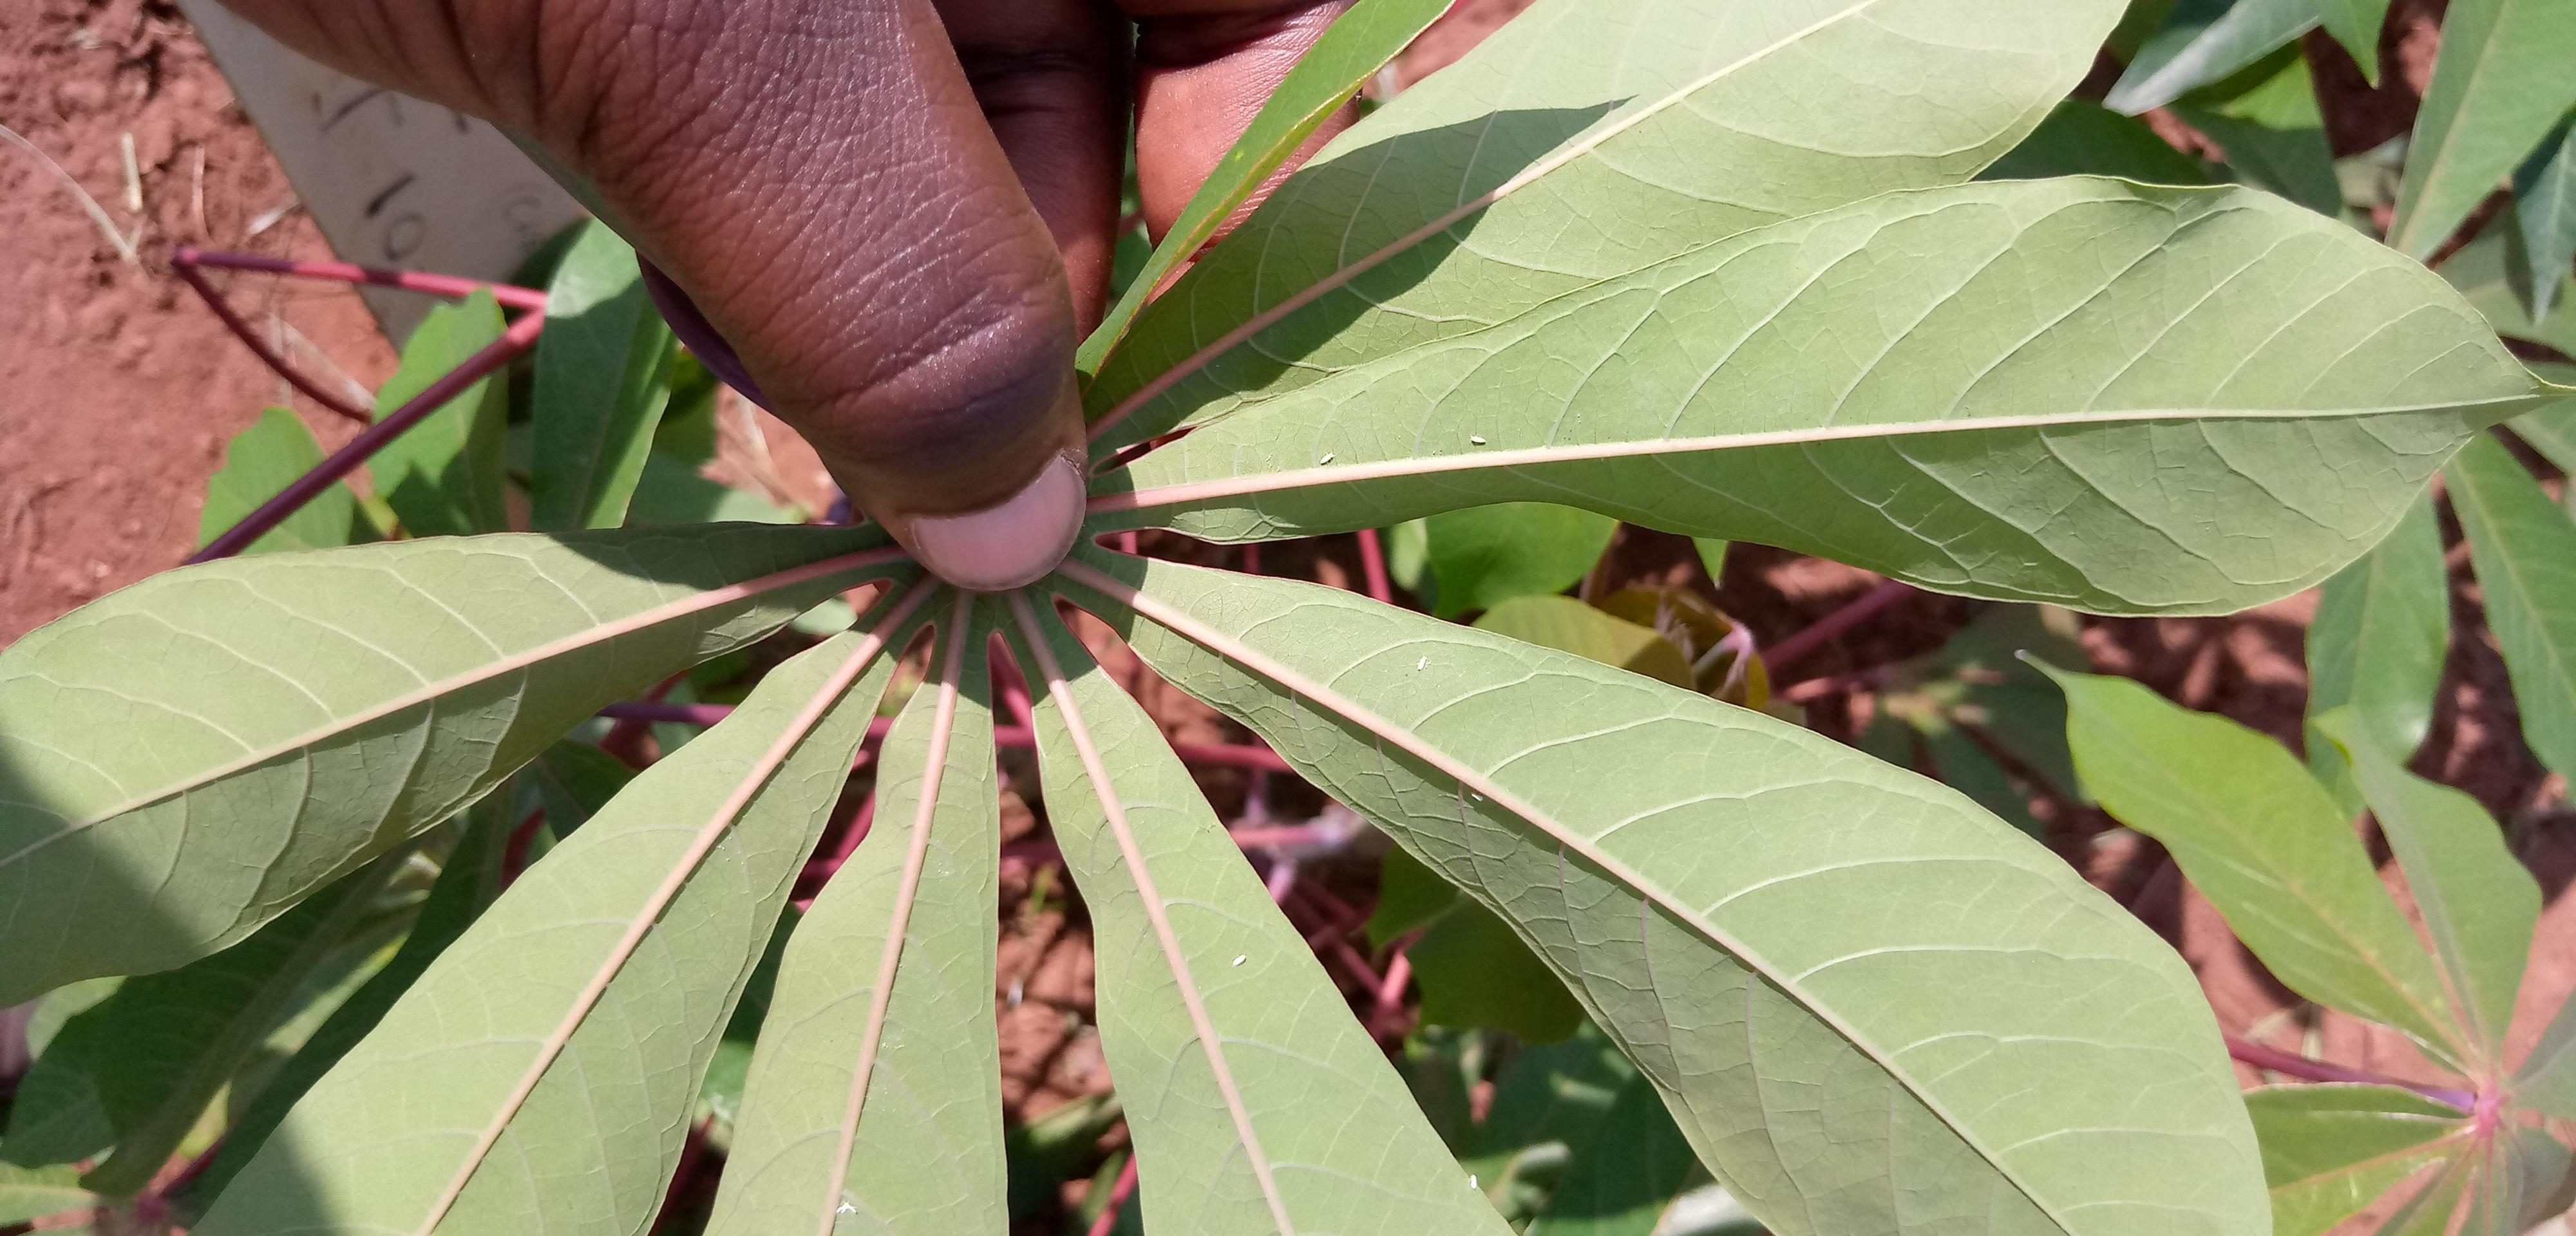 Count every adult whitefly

7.